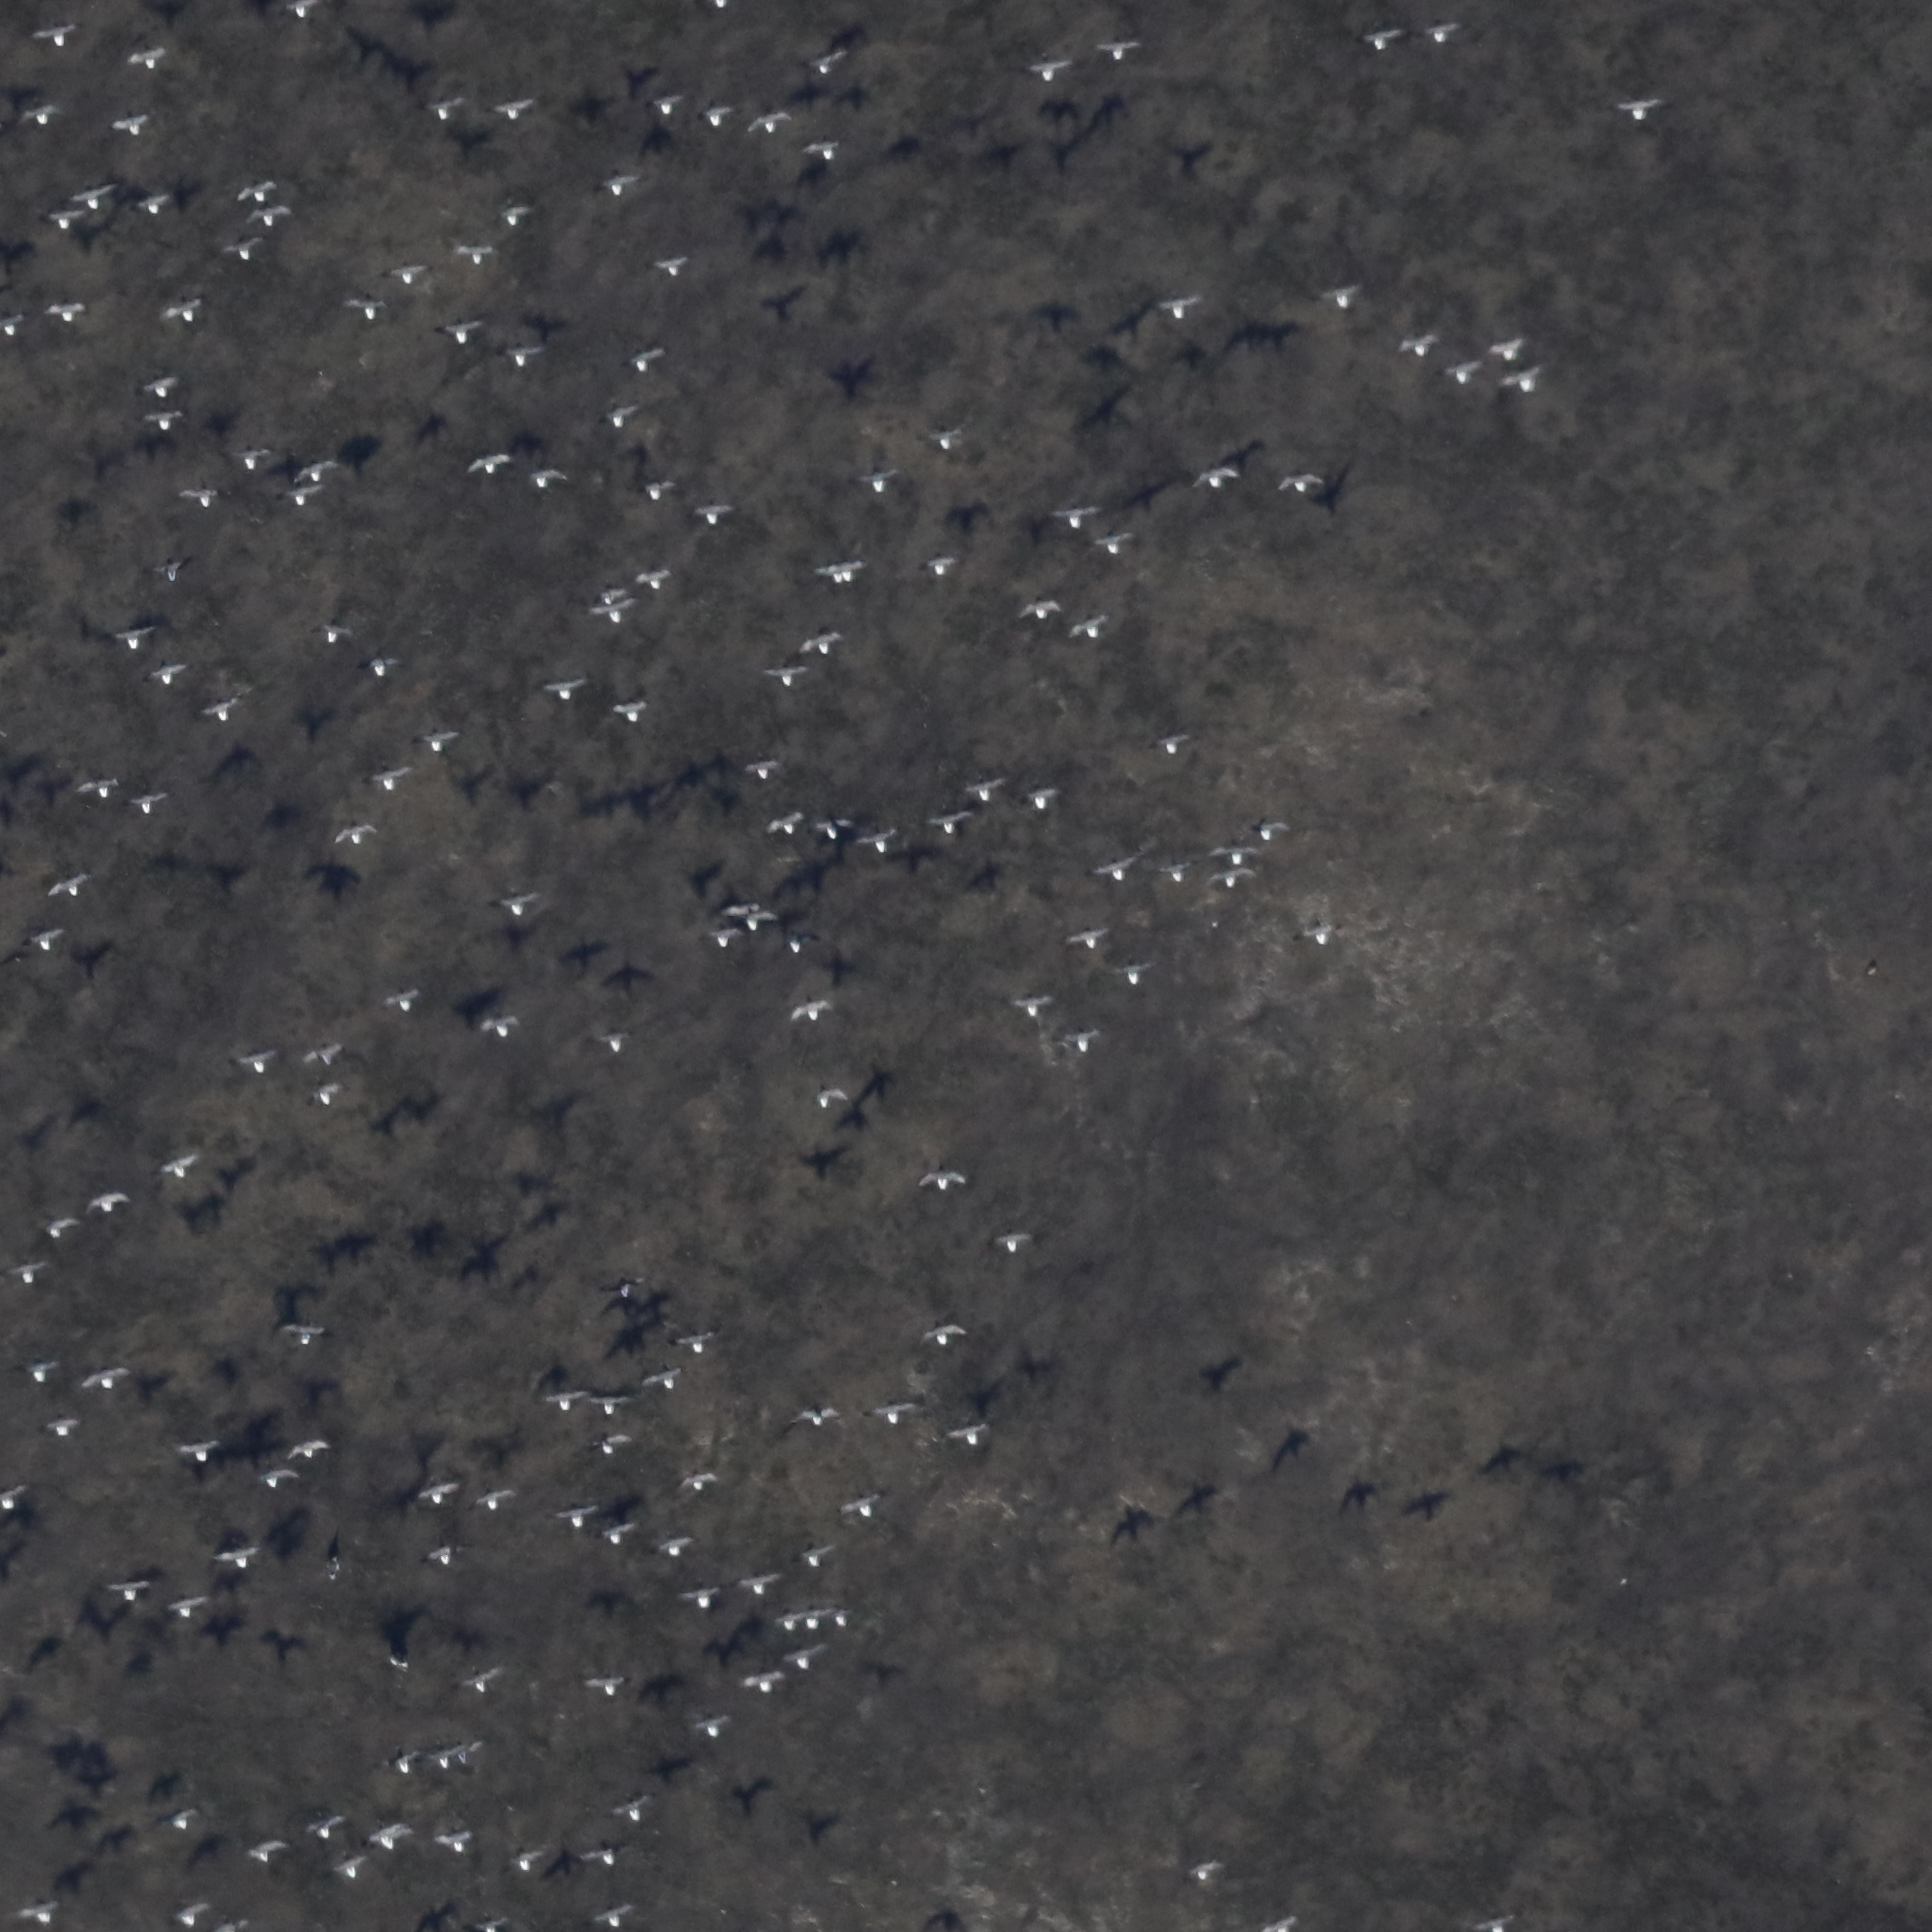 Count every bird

183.